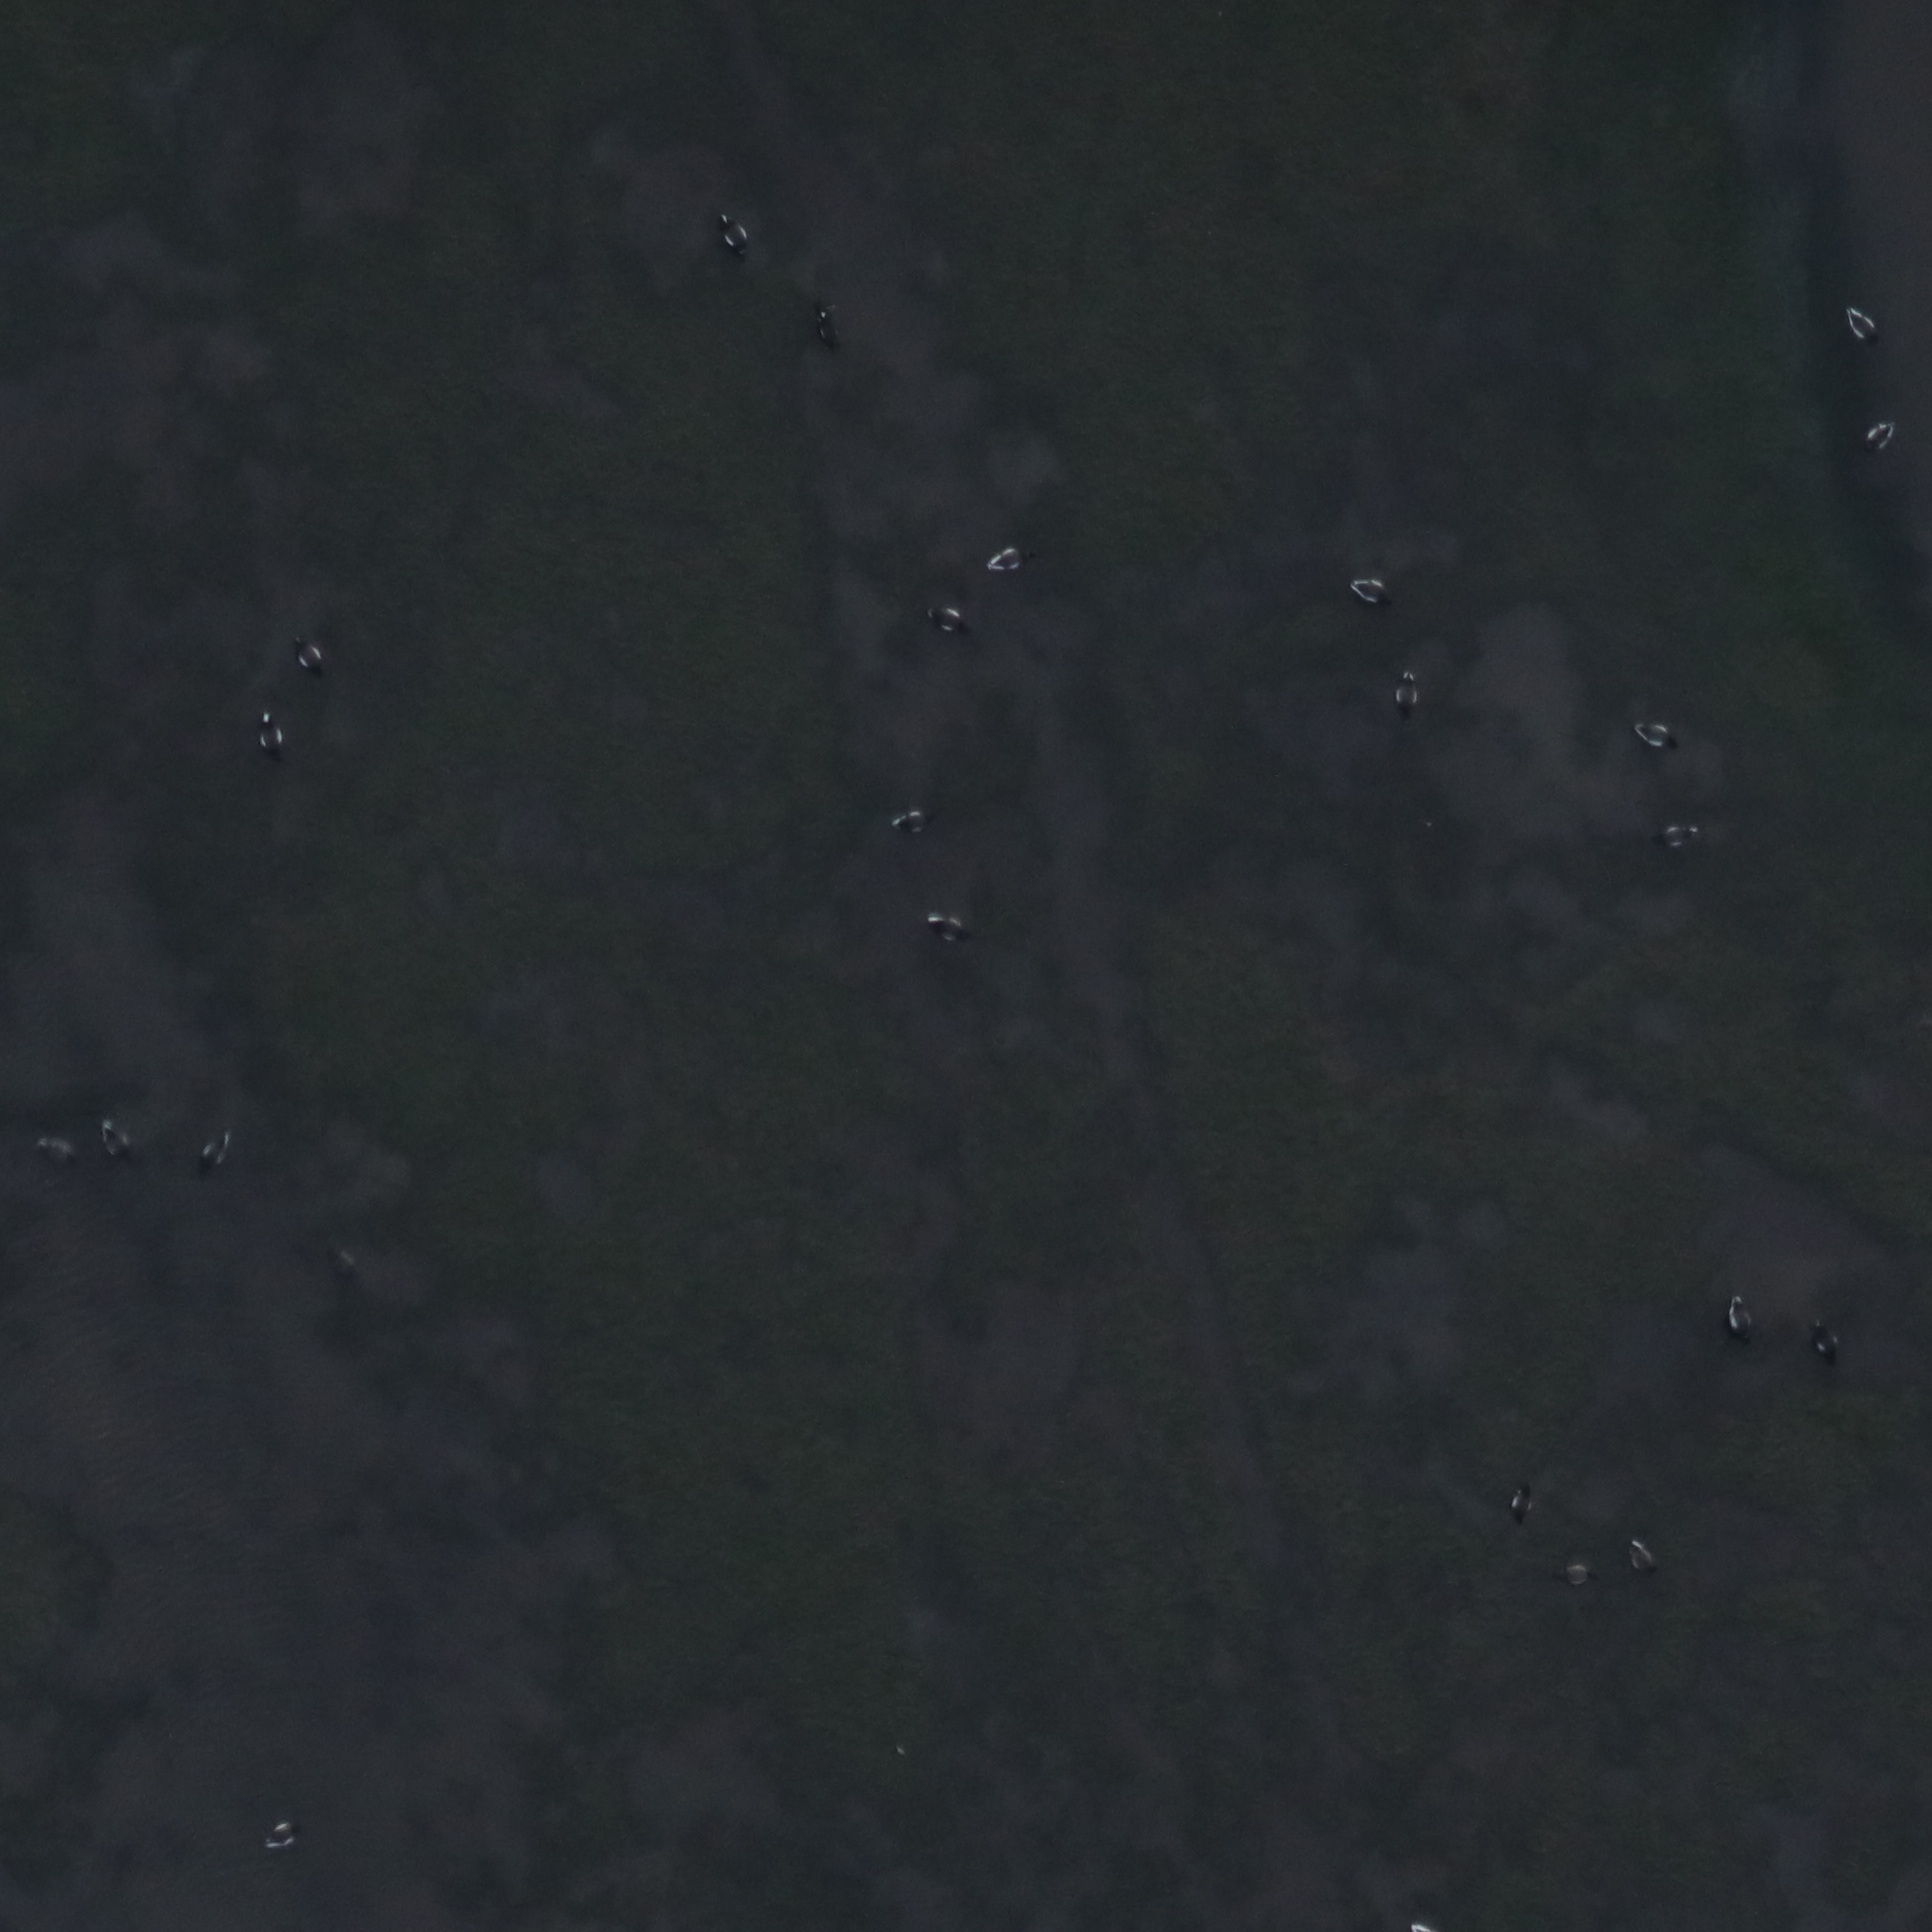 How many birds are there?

23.